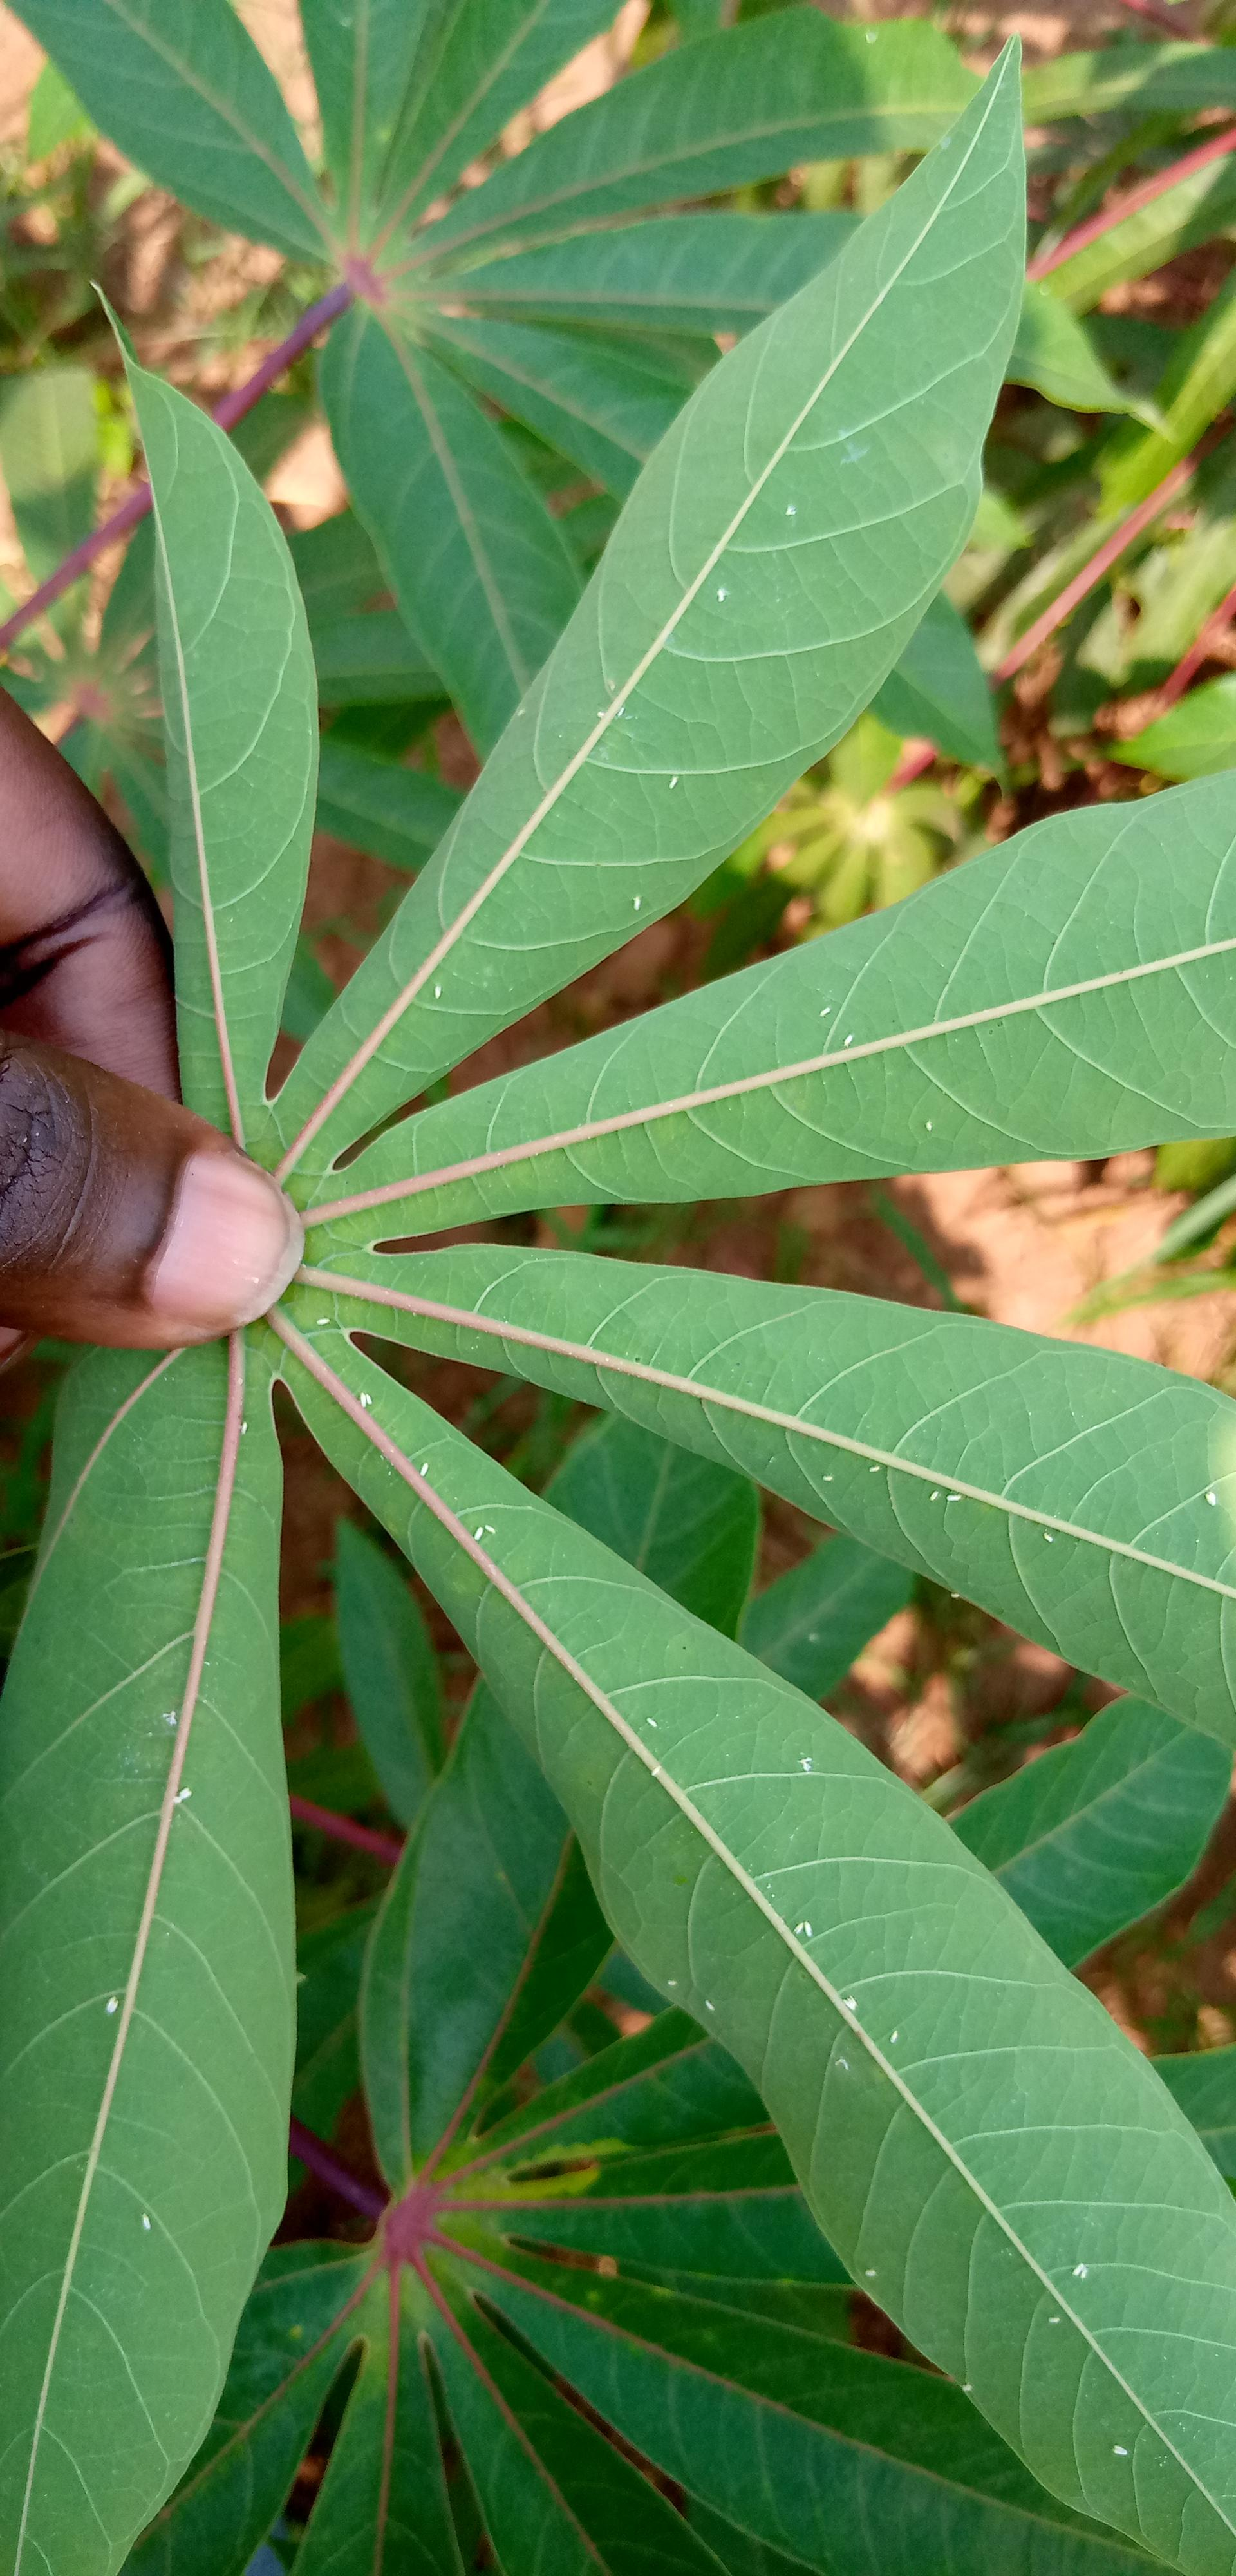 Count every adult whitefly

33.